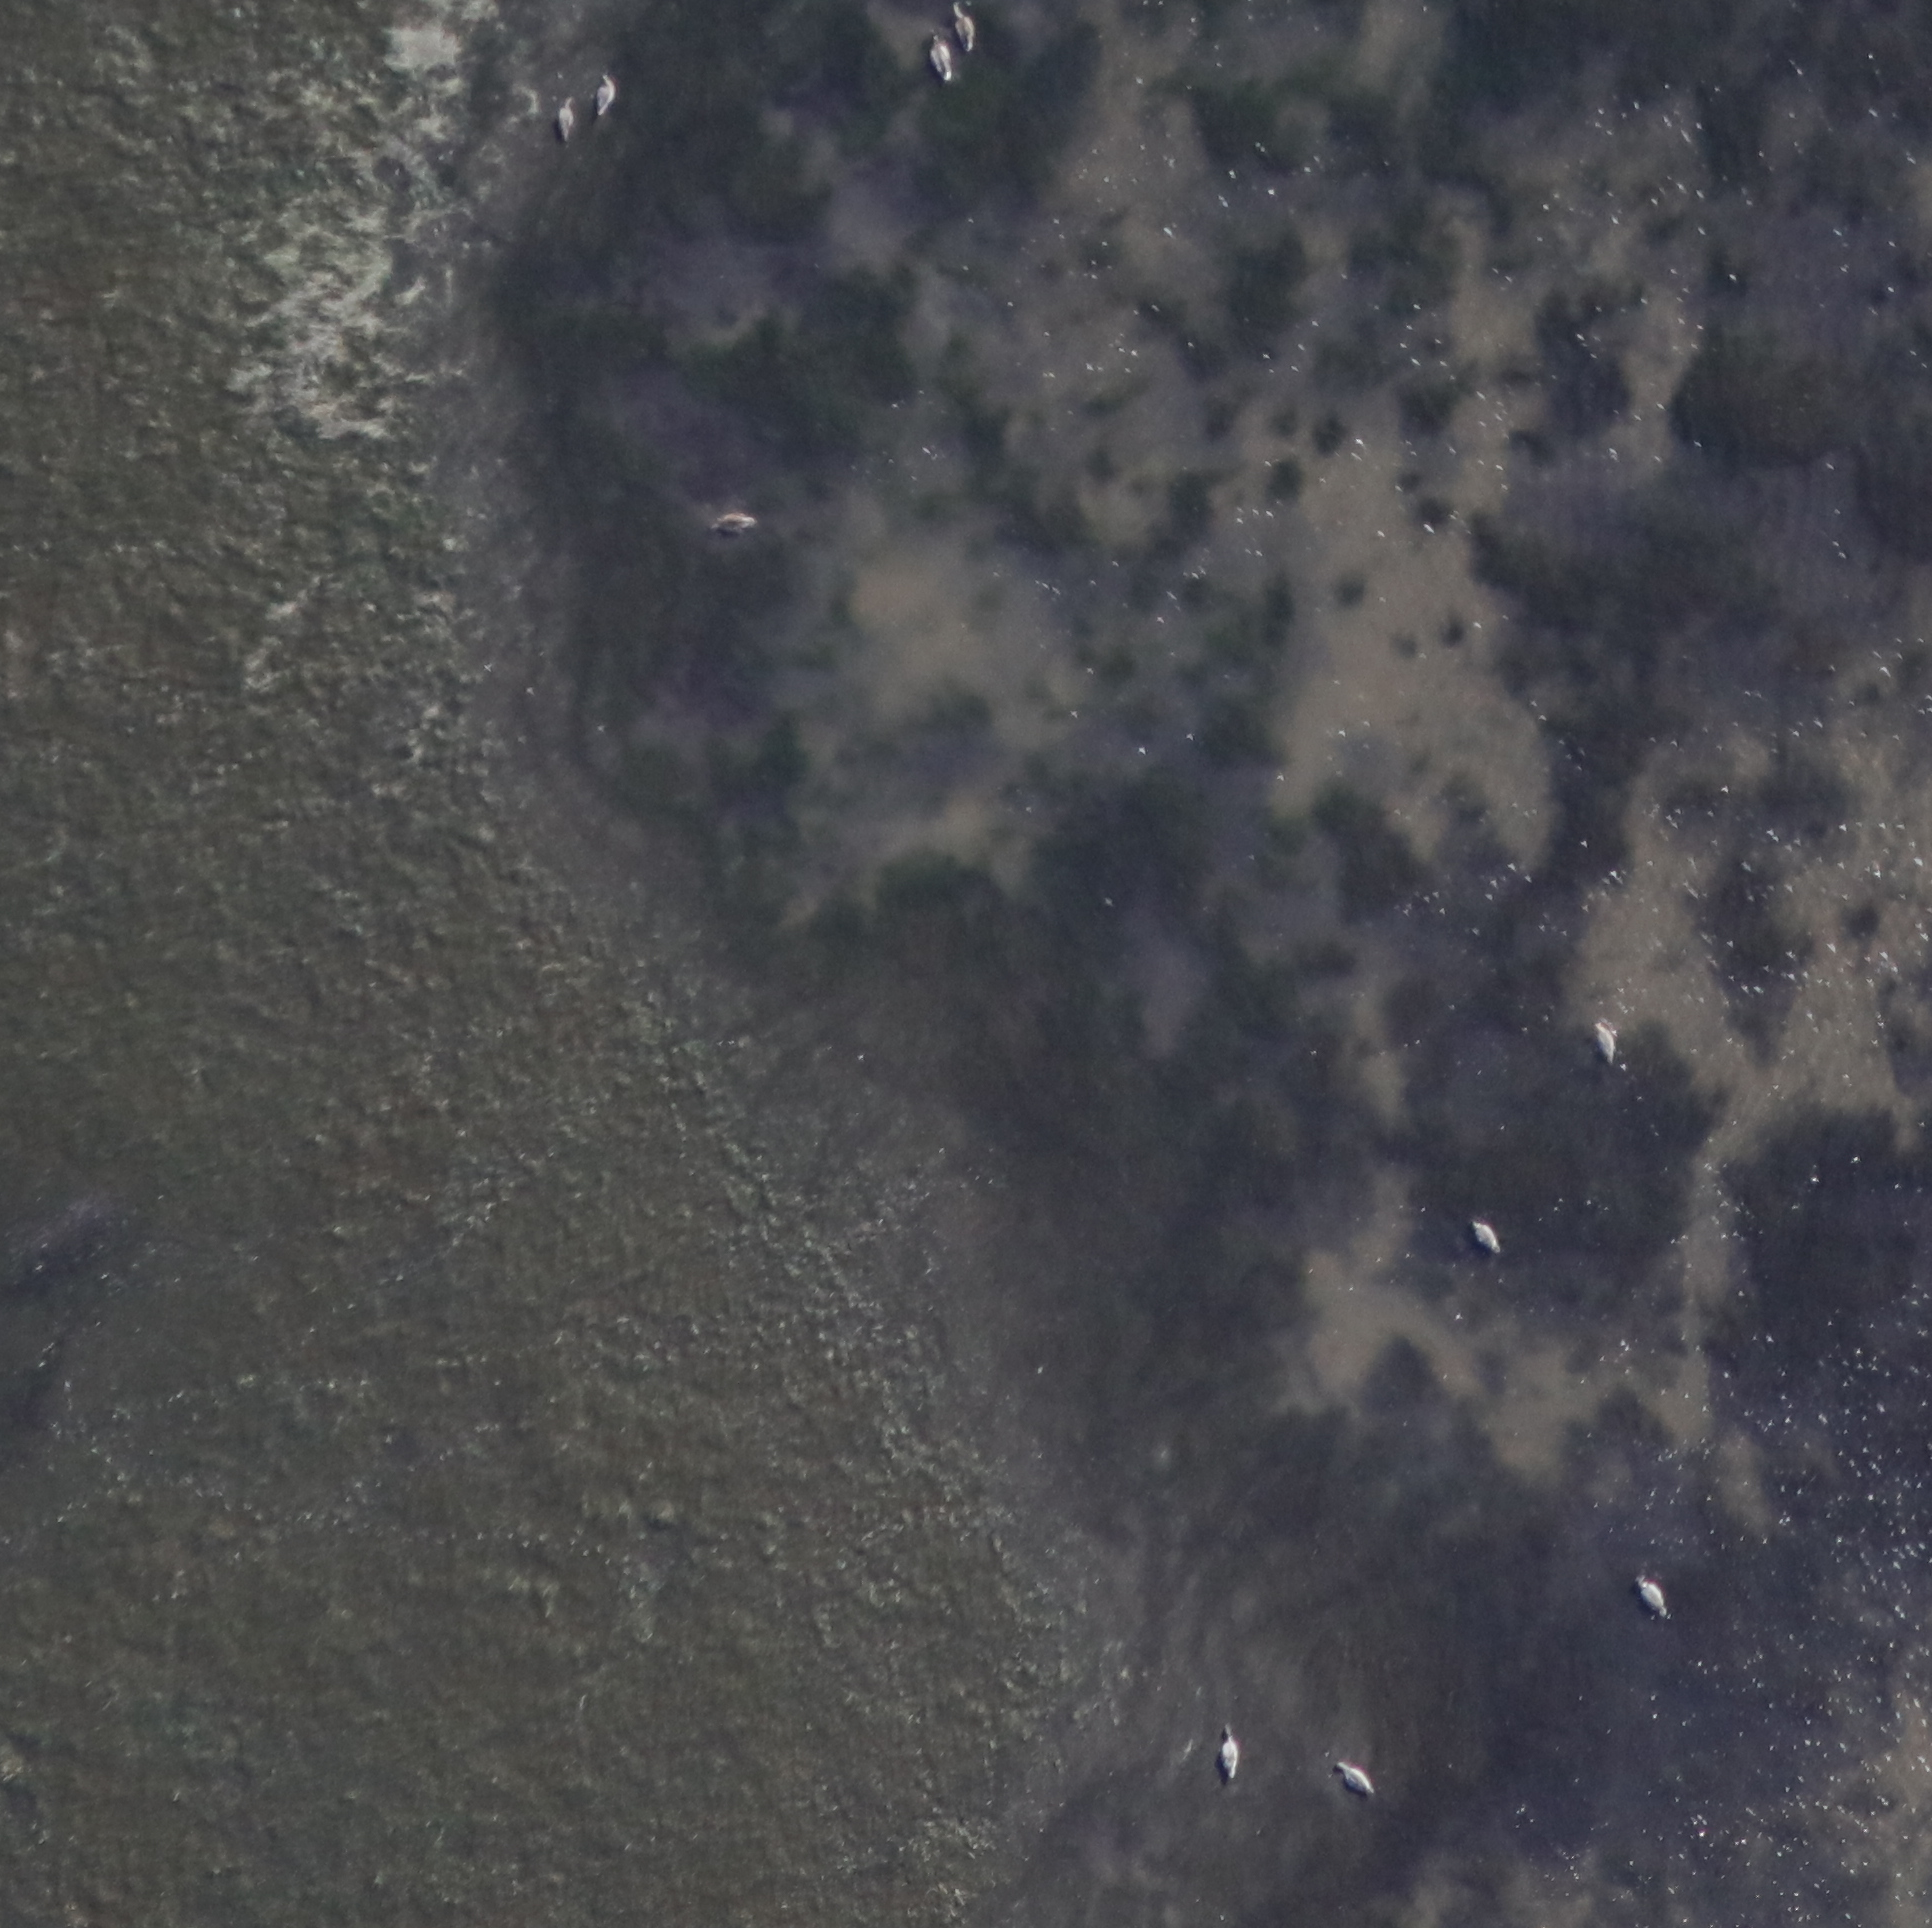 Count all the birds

10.